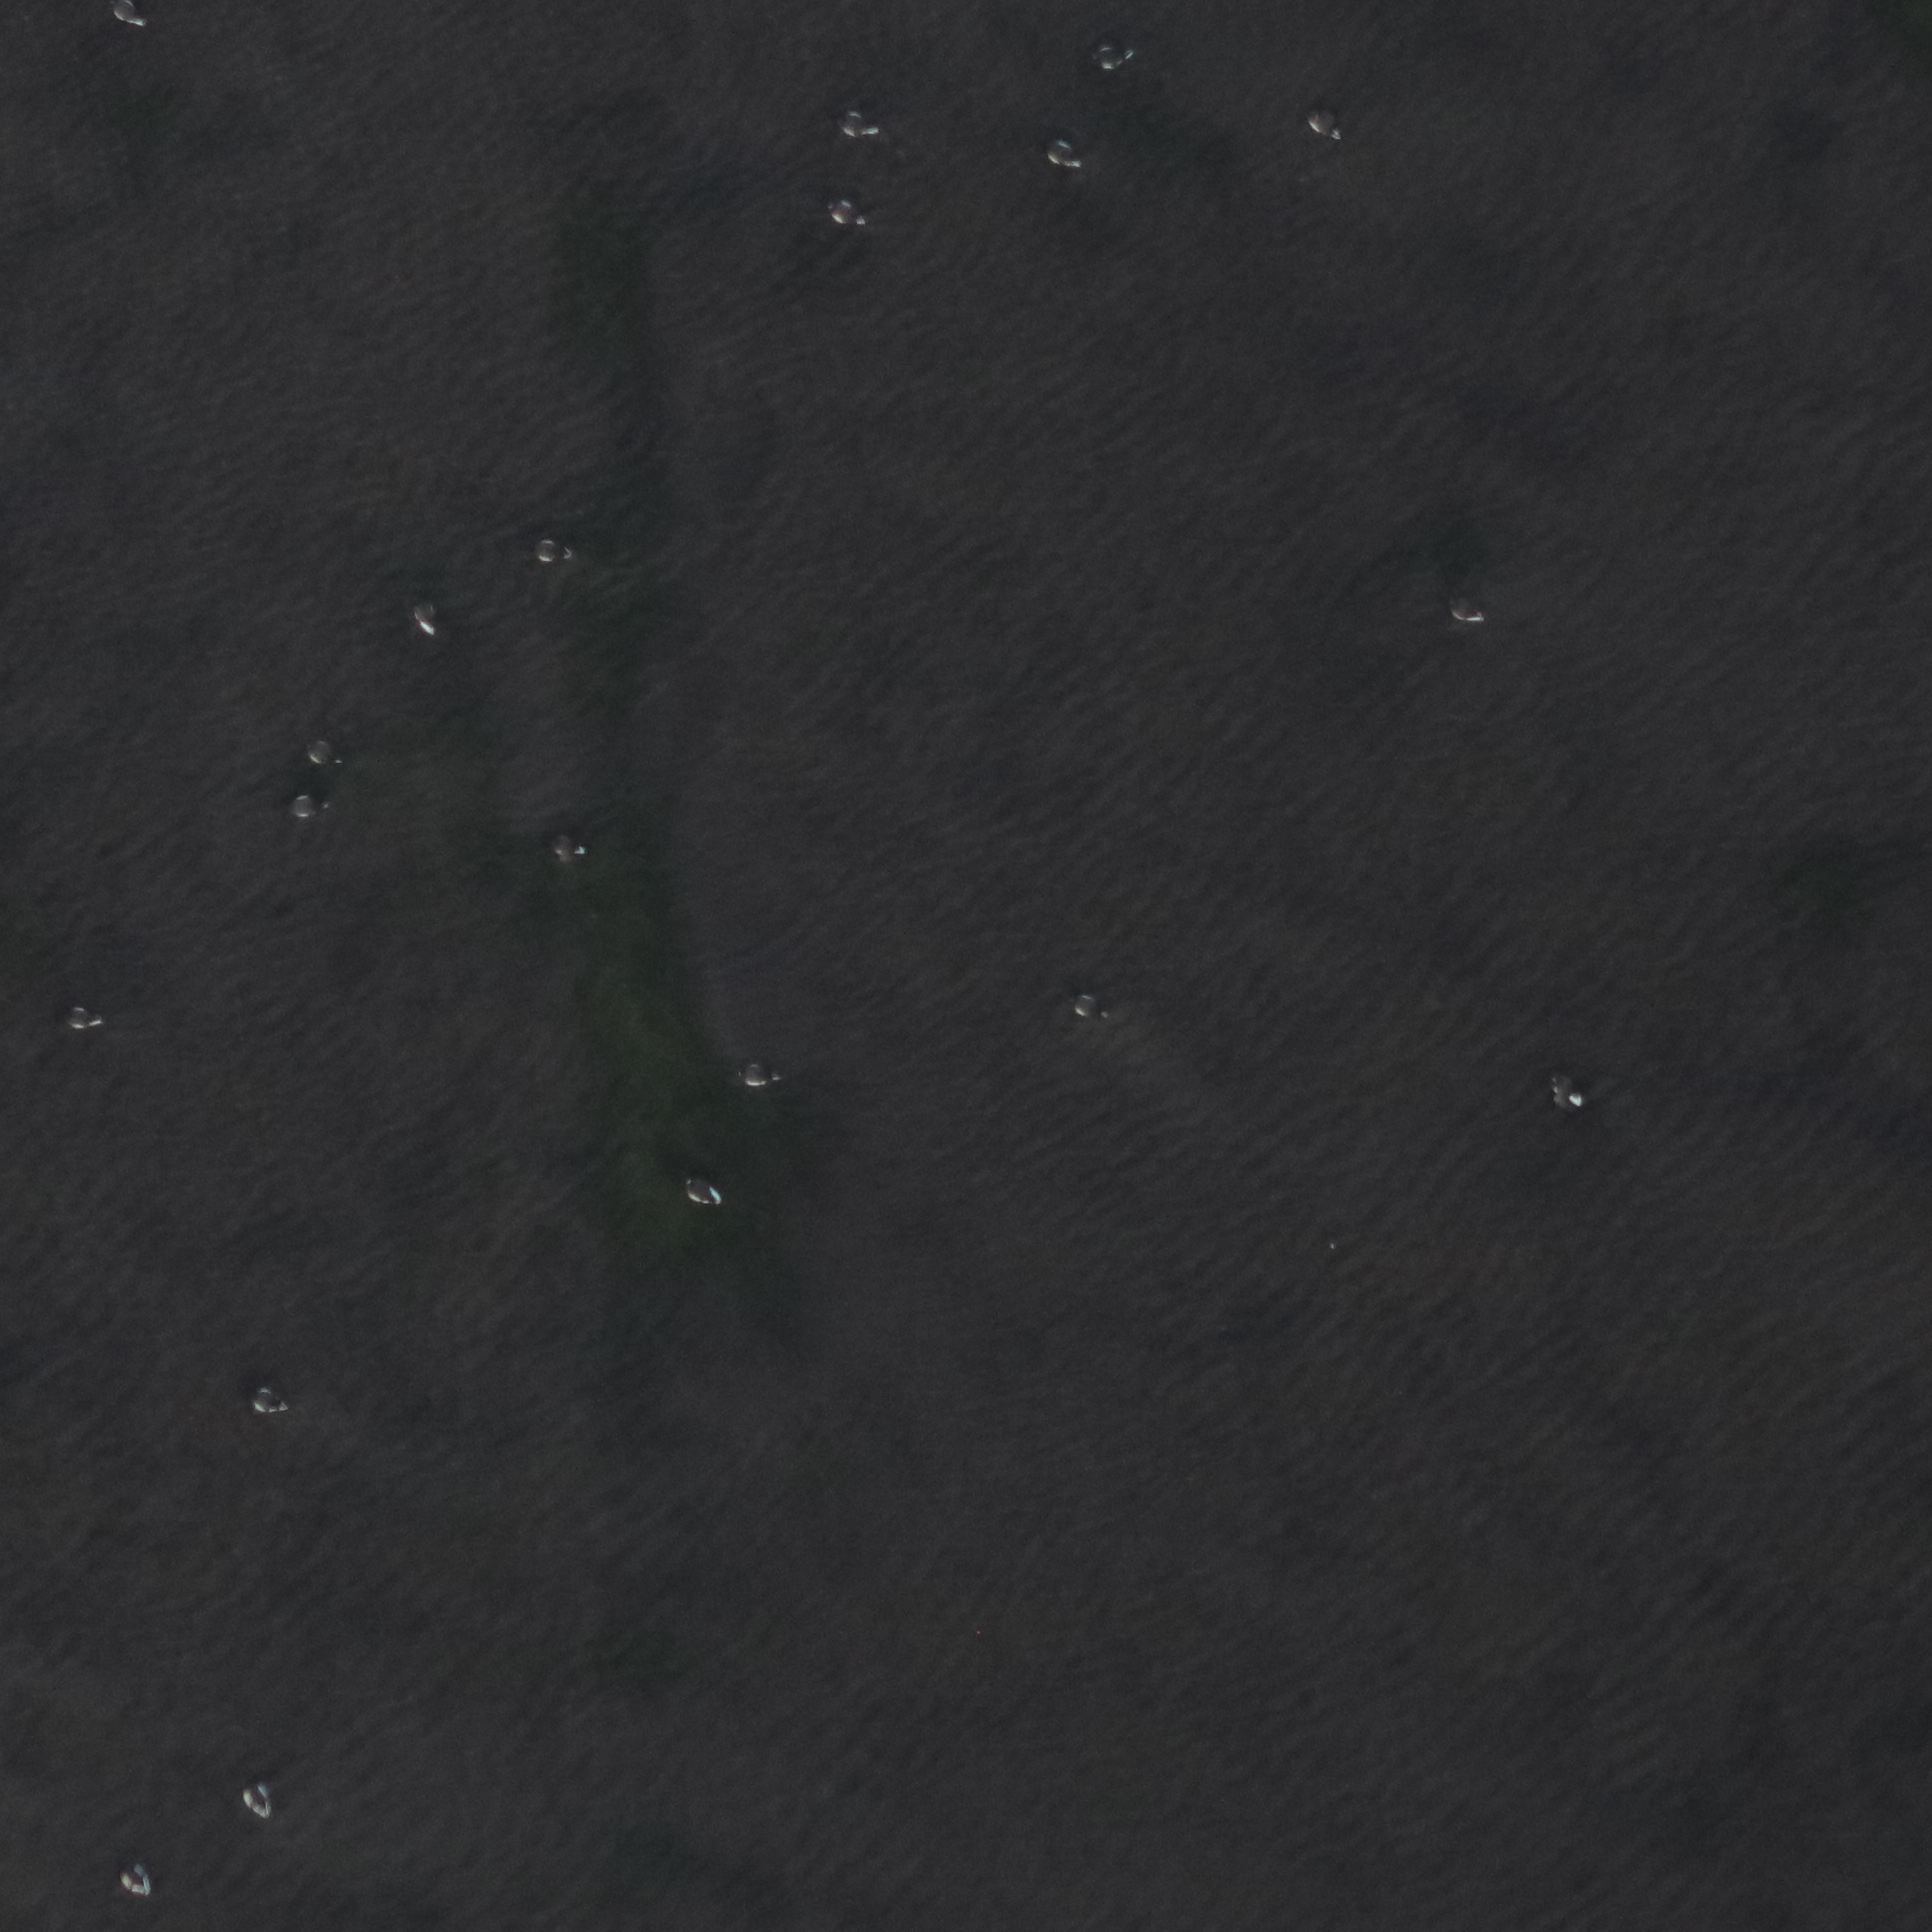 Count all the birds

20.